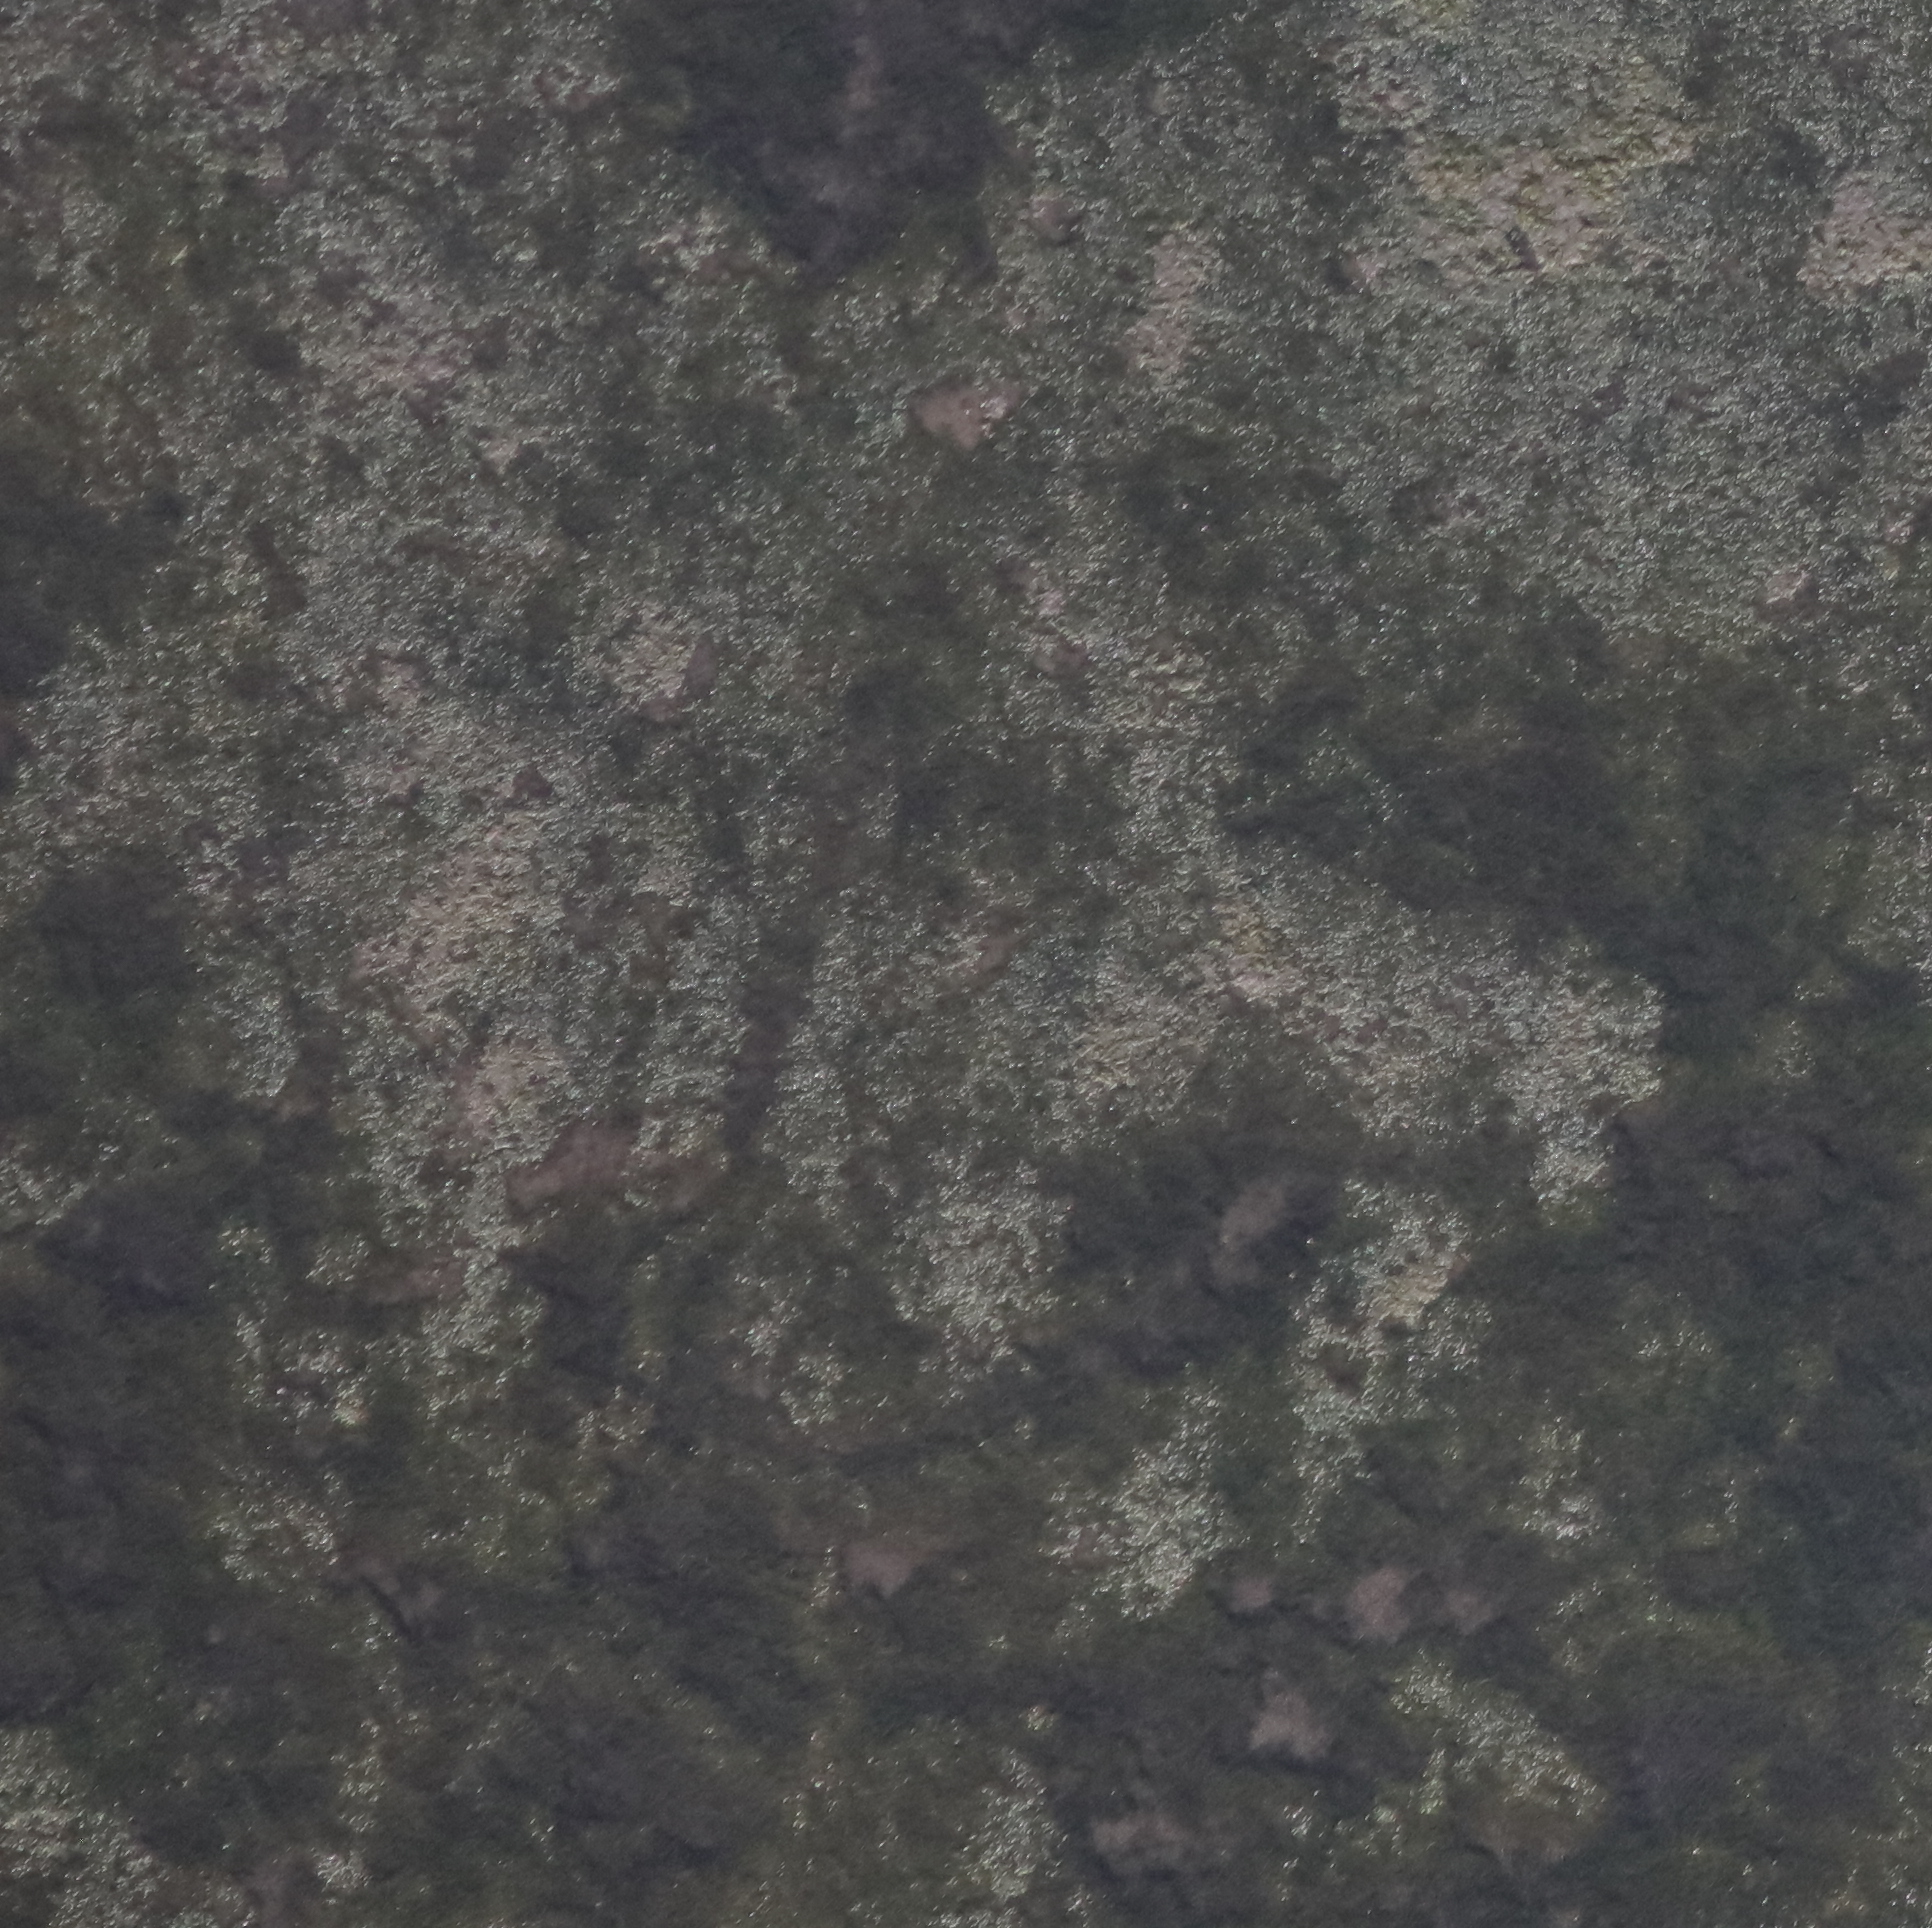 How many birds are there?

0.